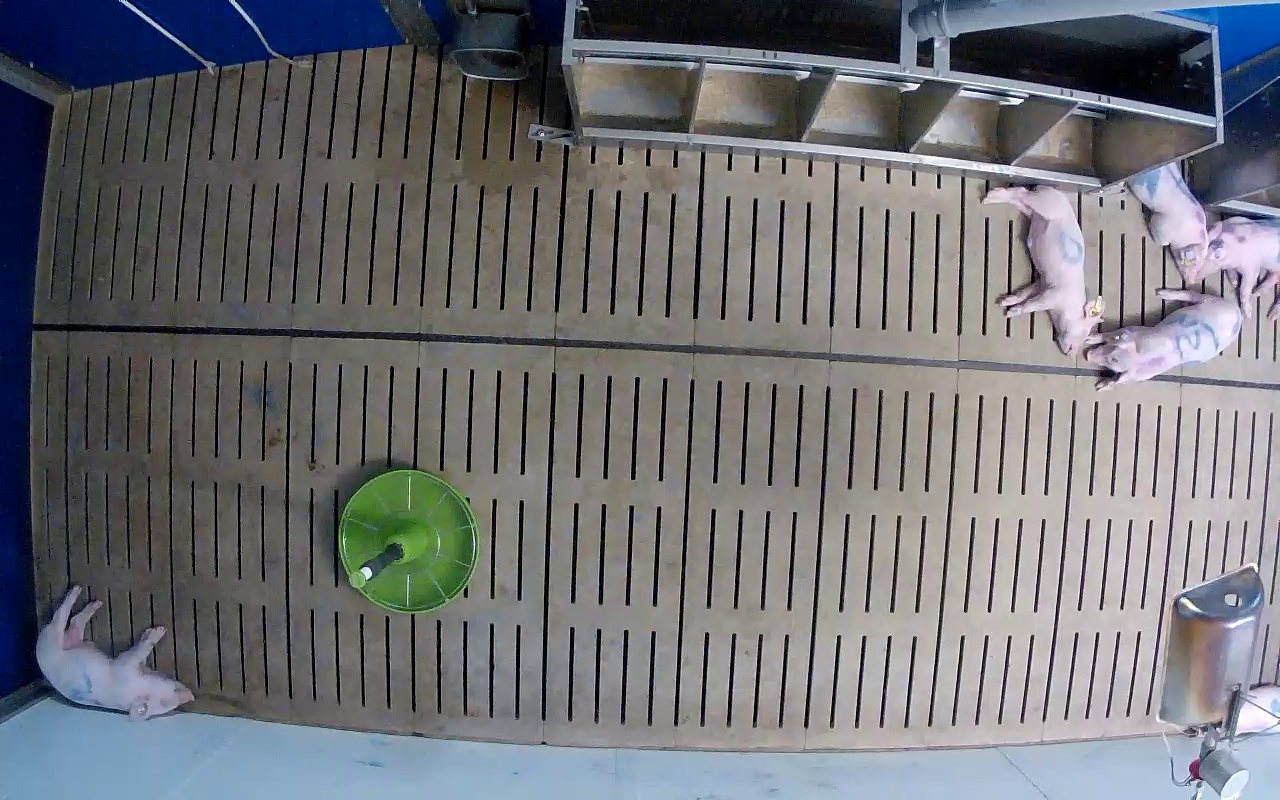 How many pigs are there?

6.